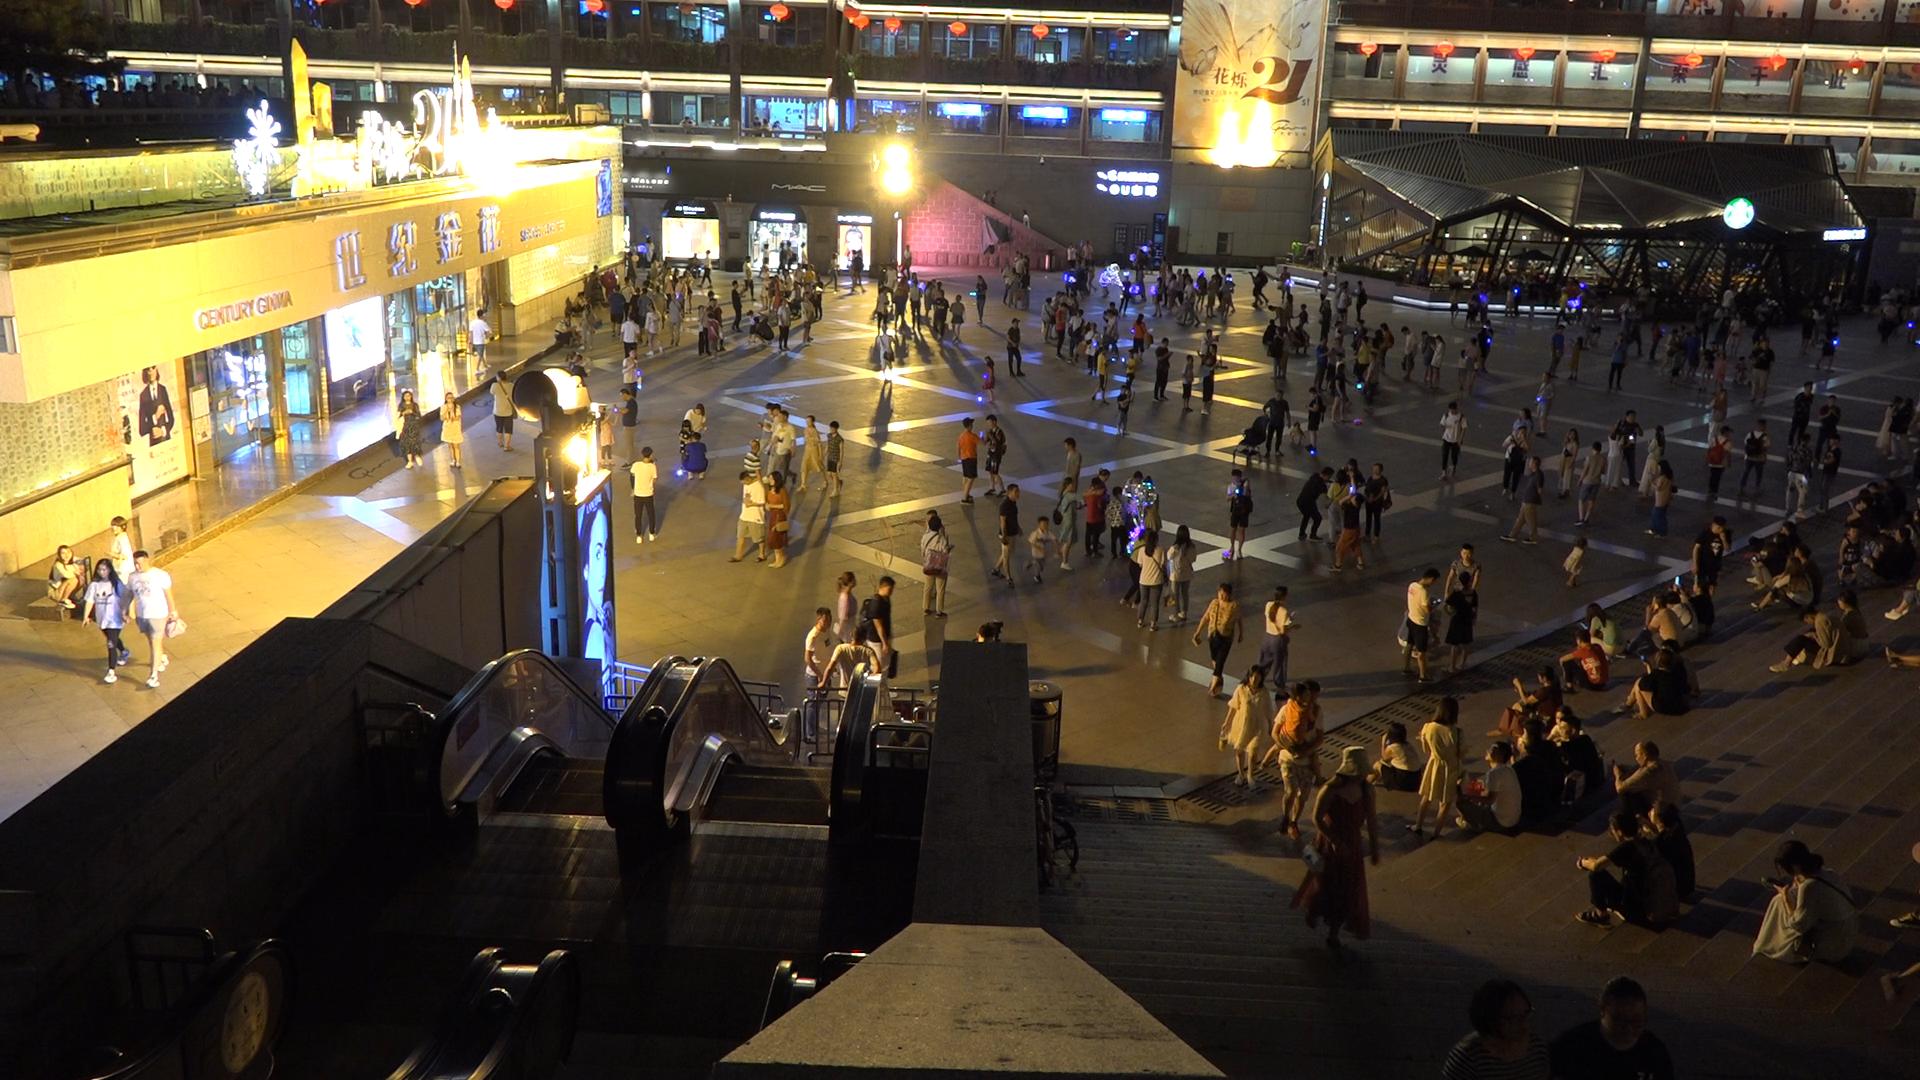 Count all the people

306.